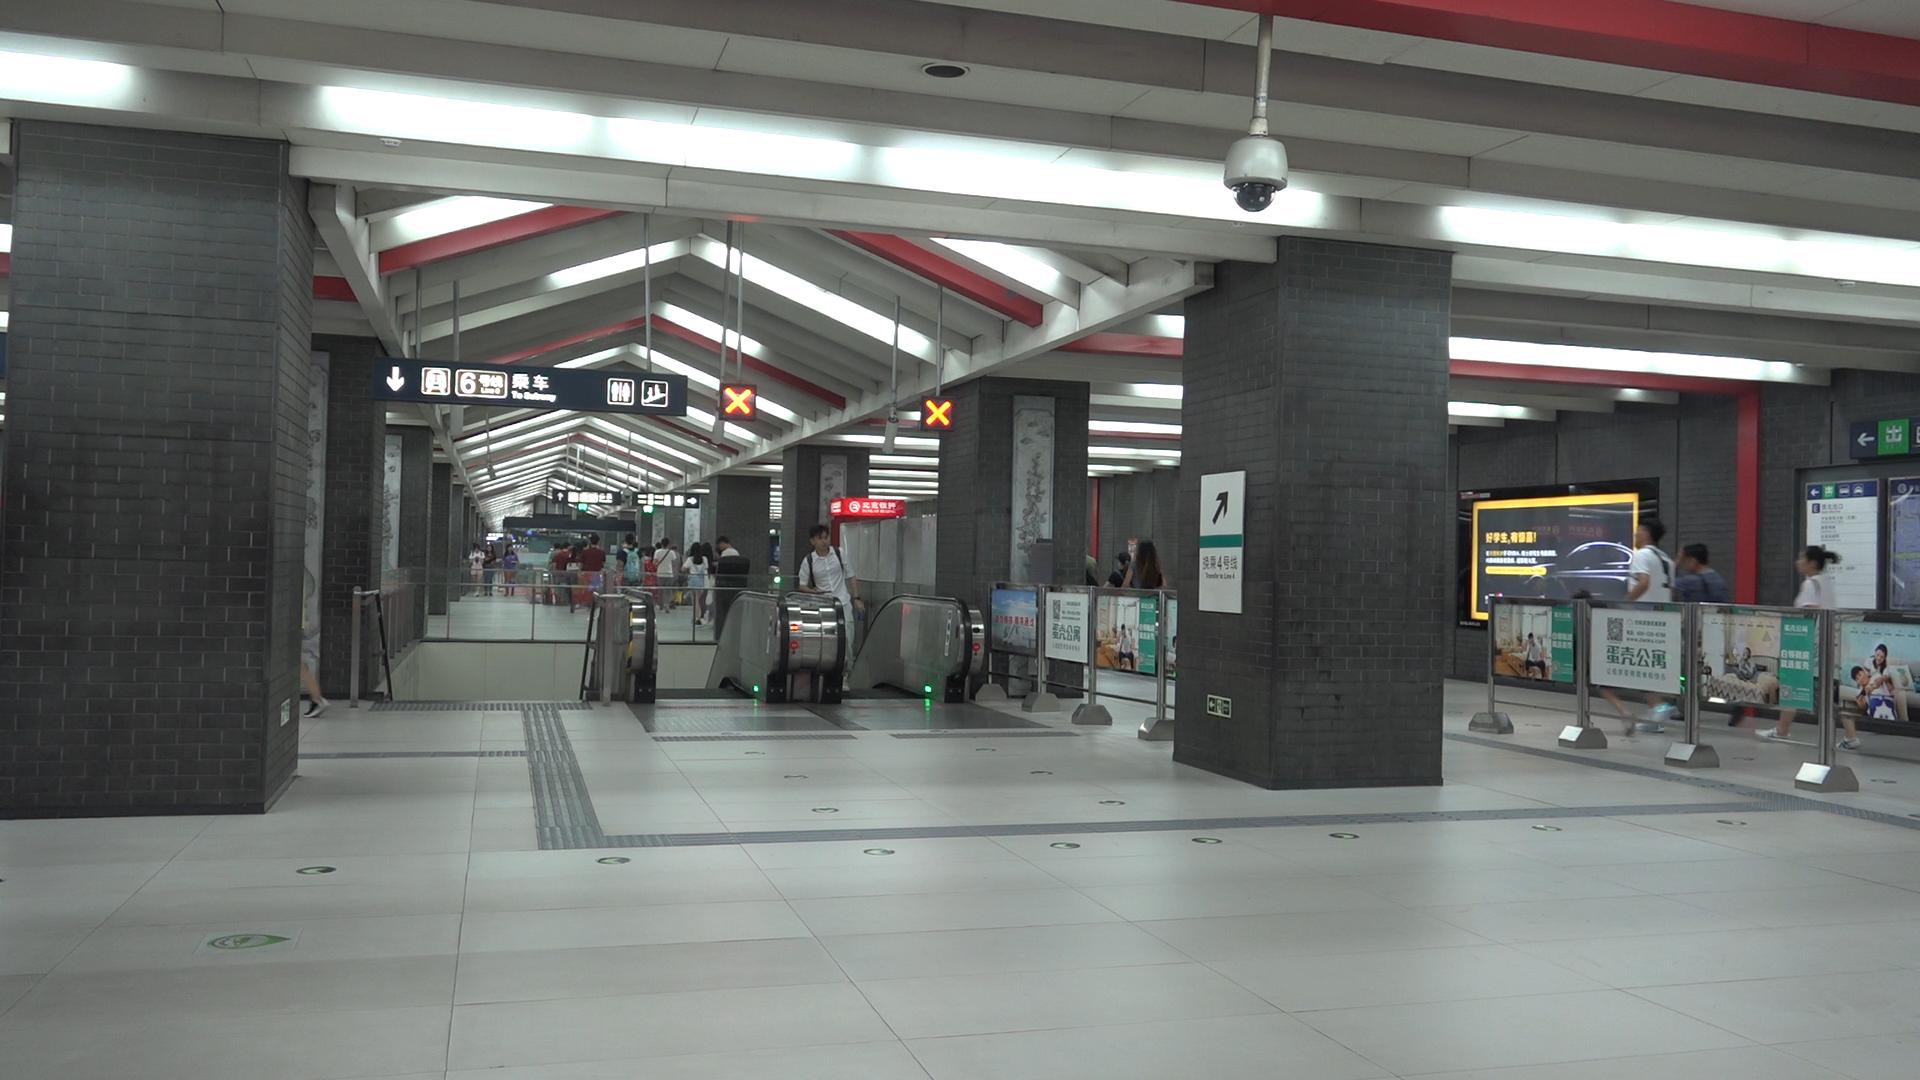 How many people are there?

26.